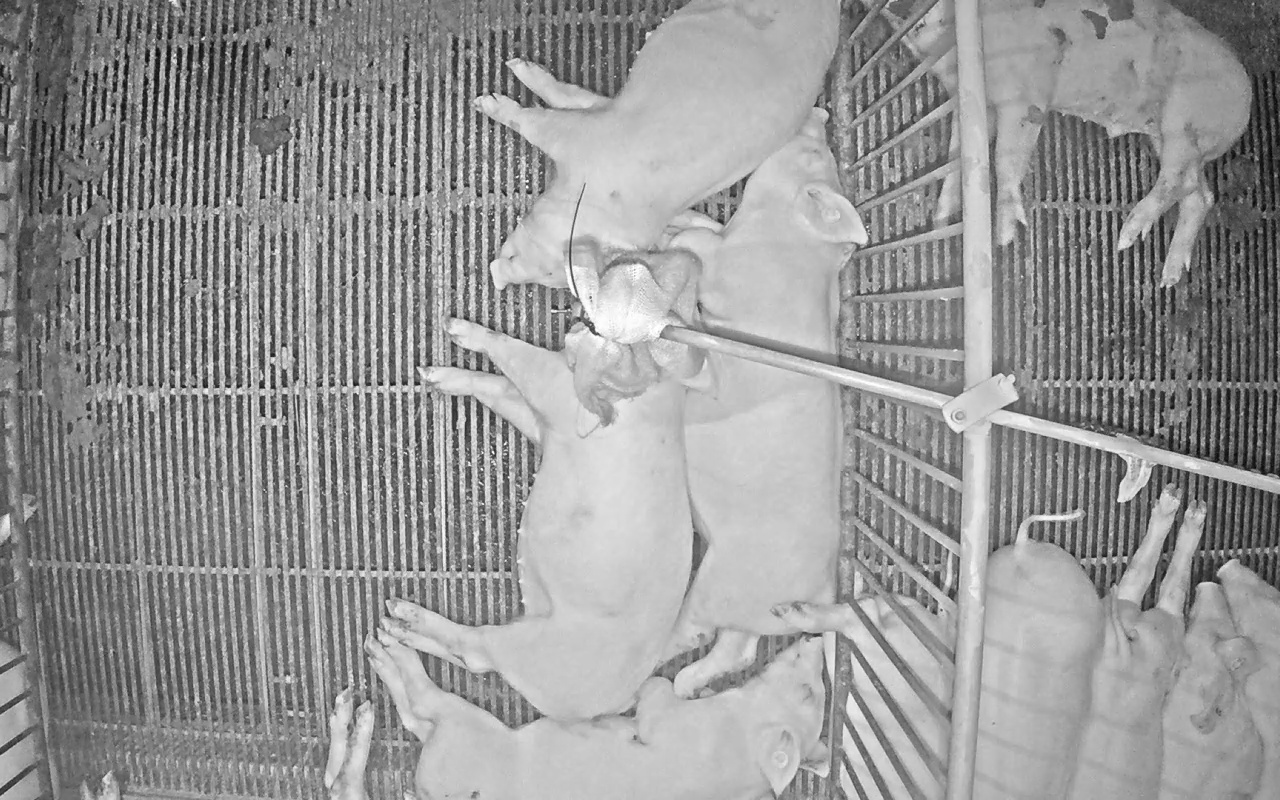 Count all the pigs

10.